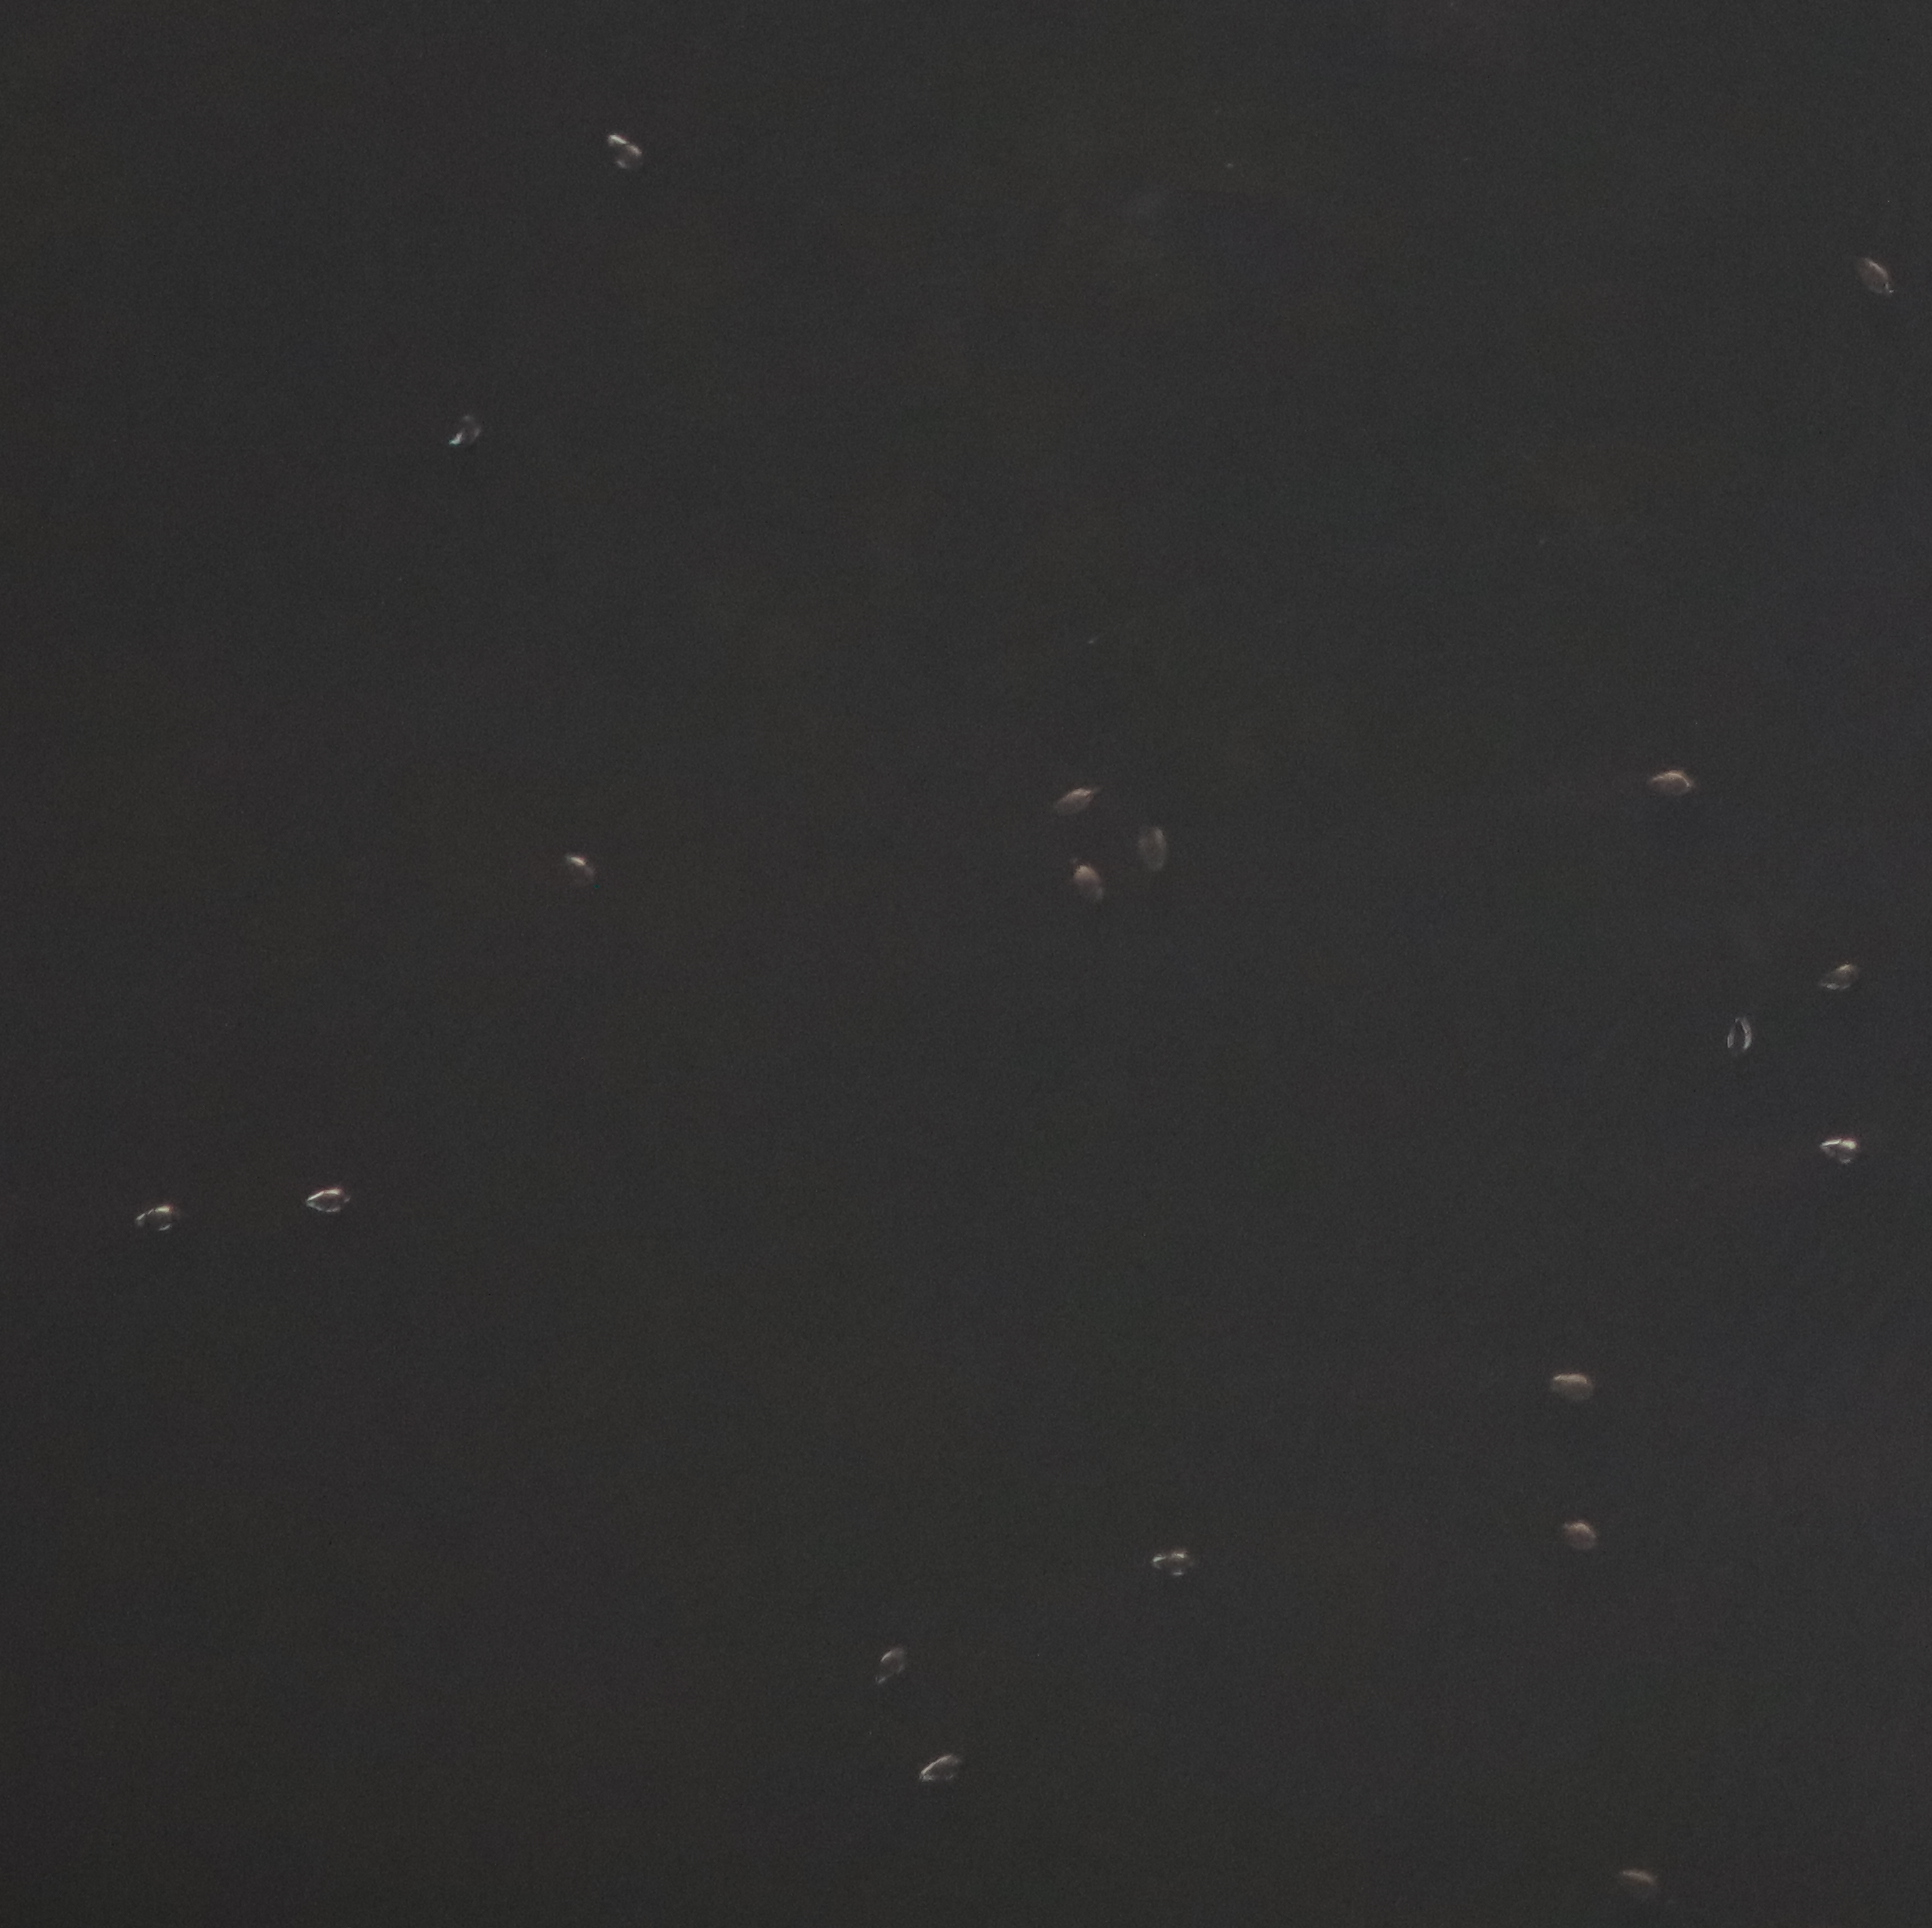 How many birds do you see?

19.